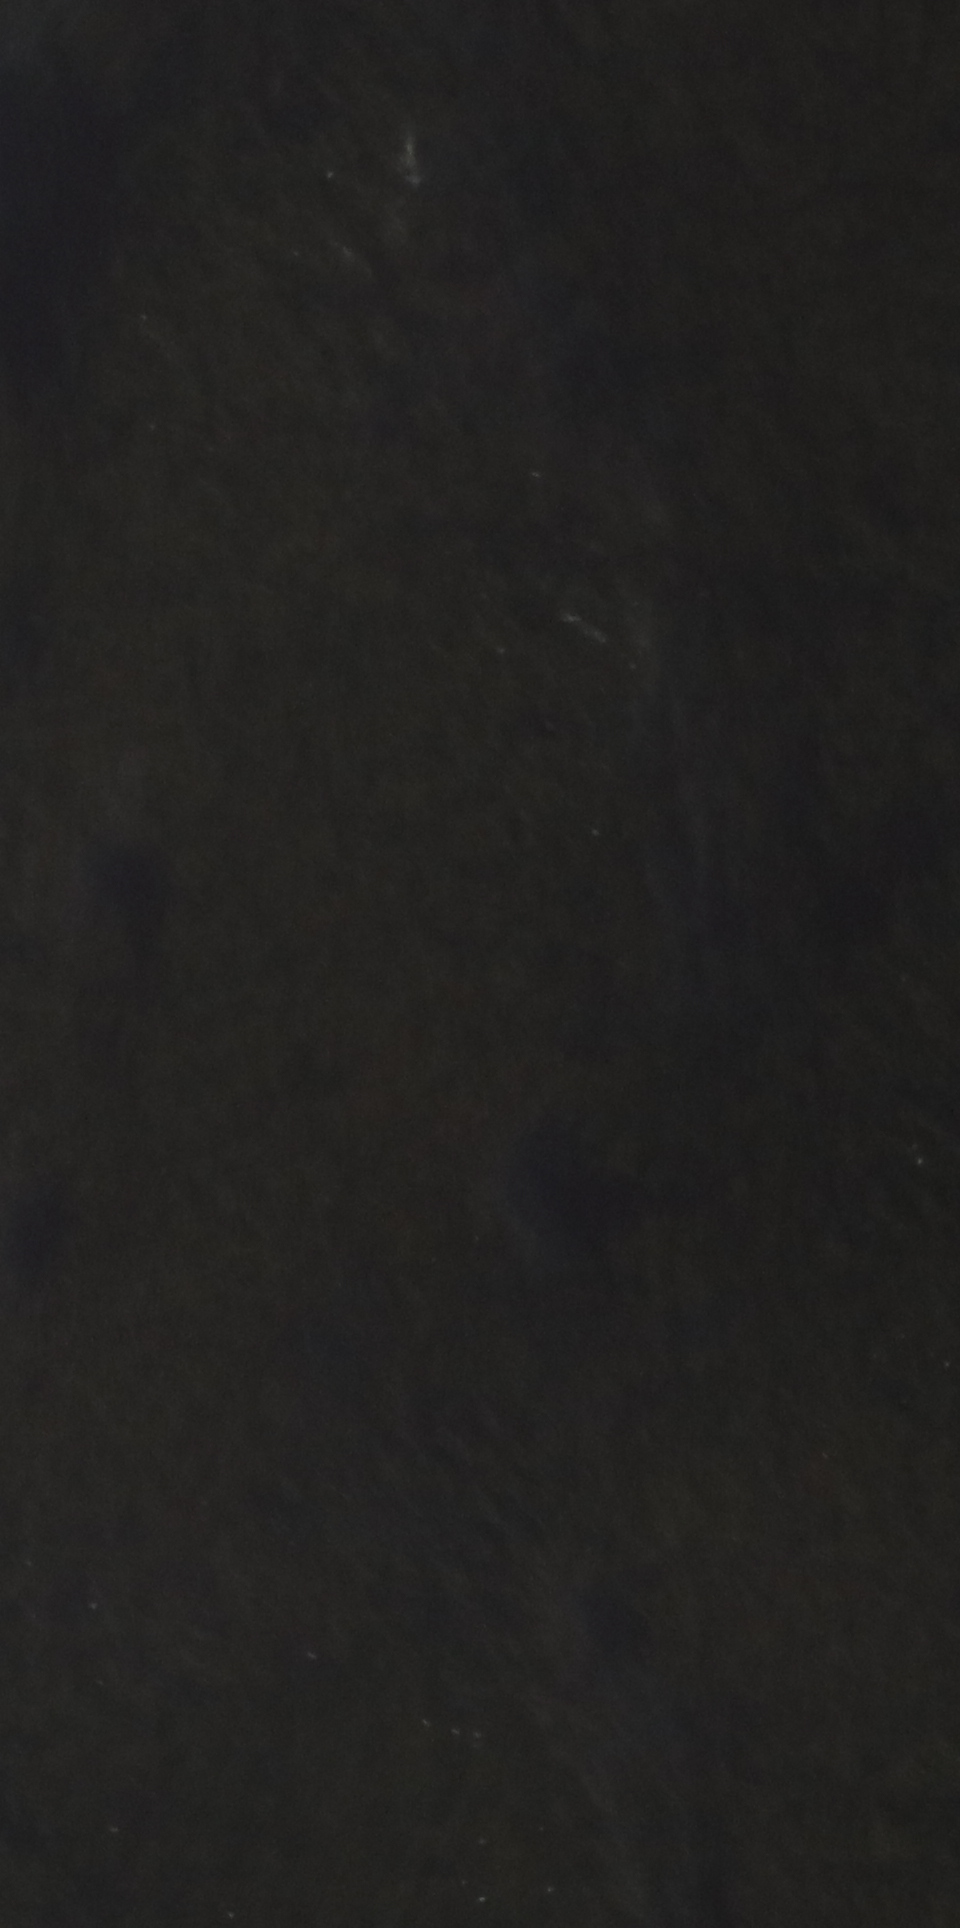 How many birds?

0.